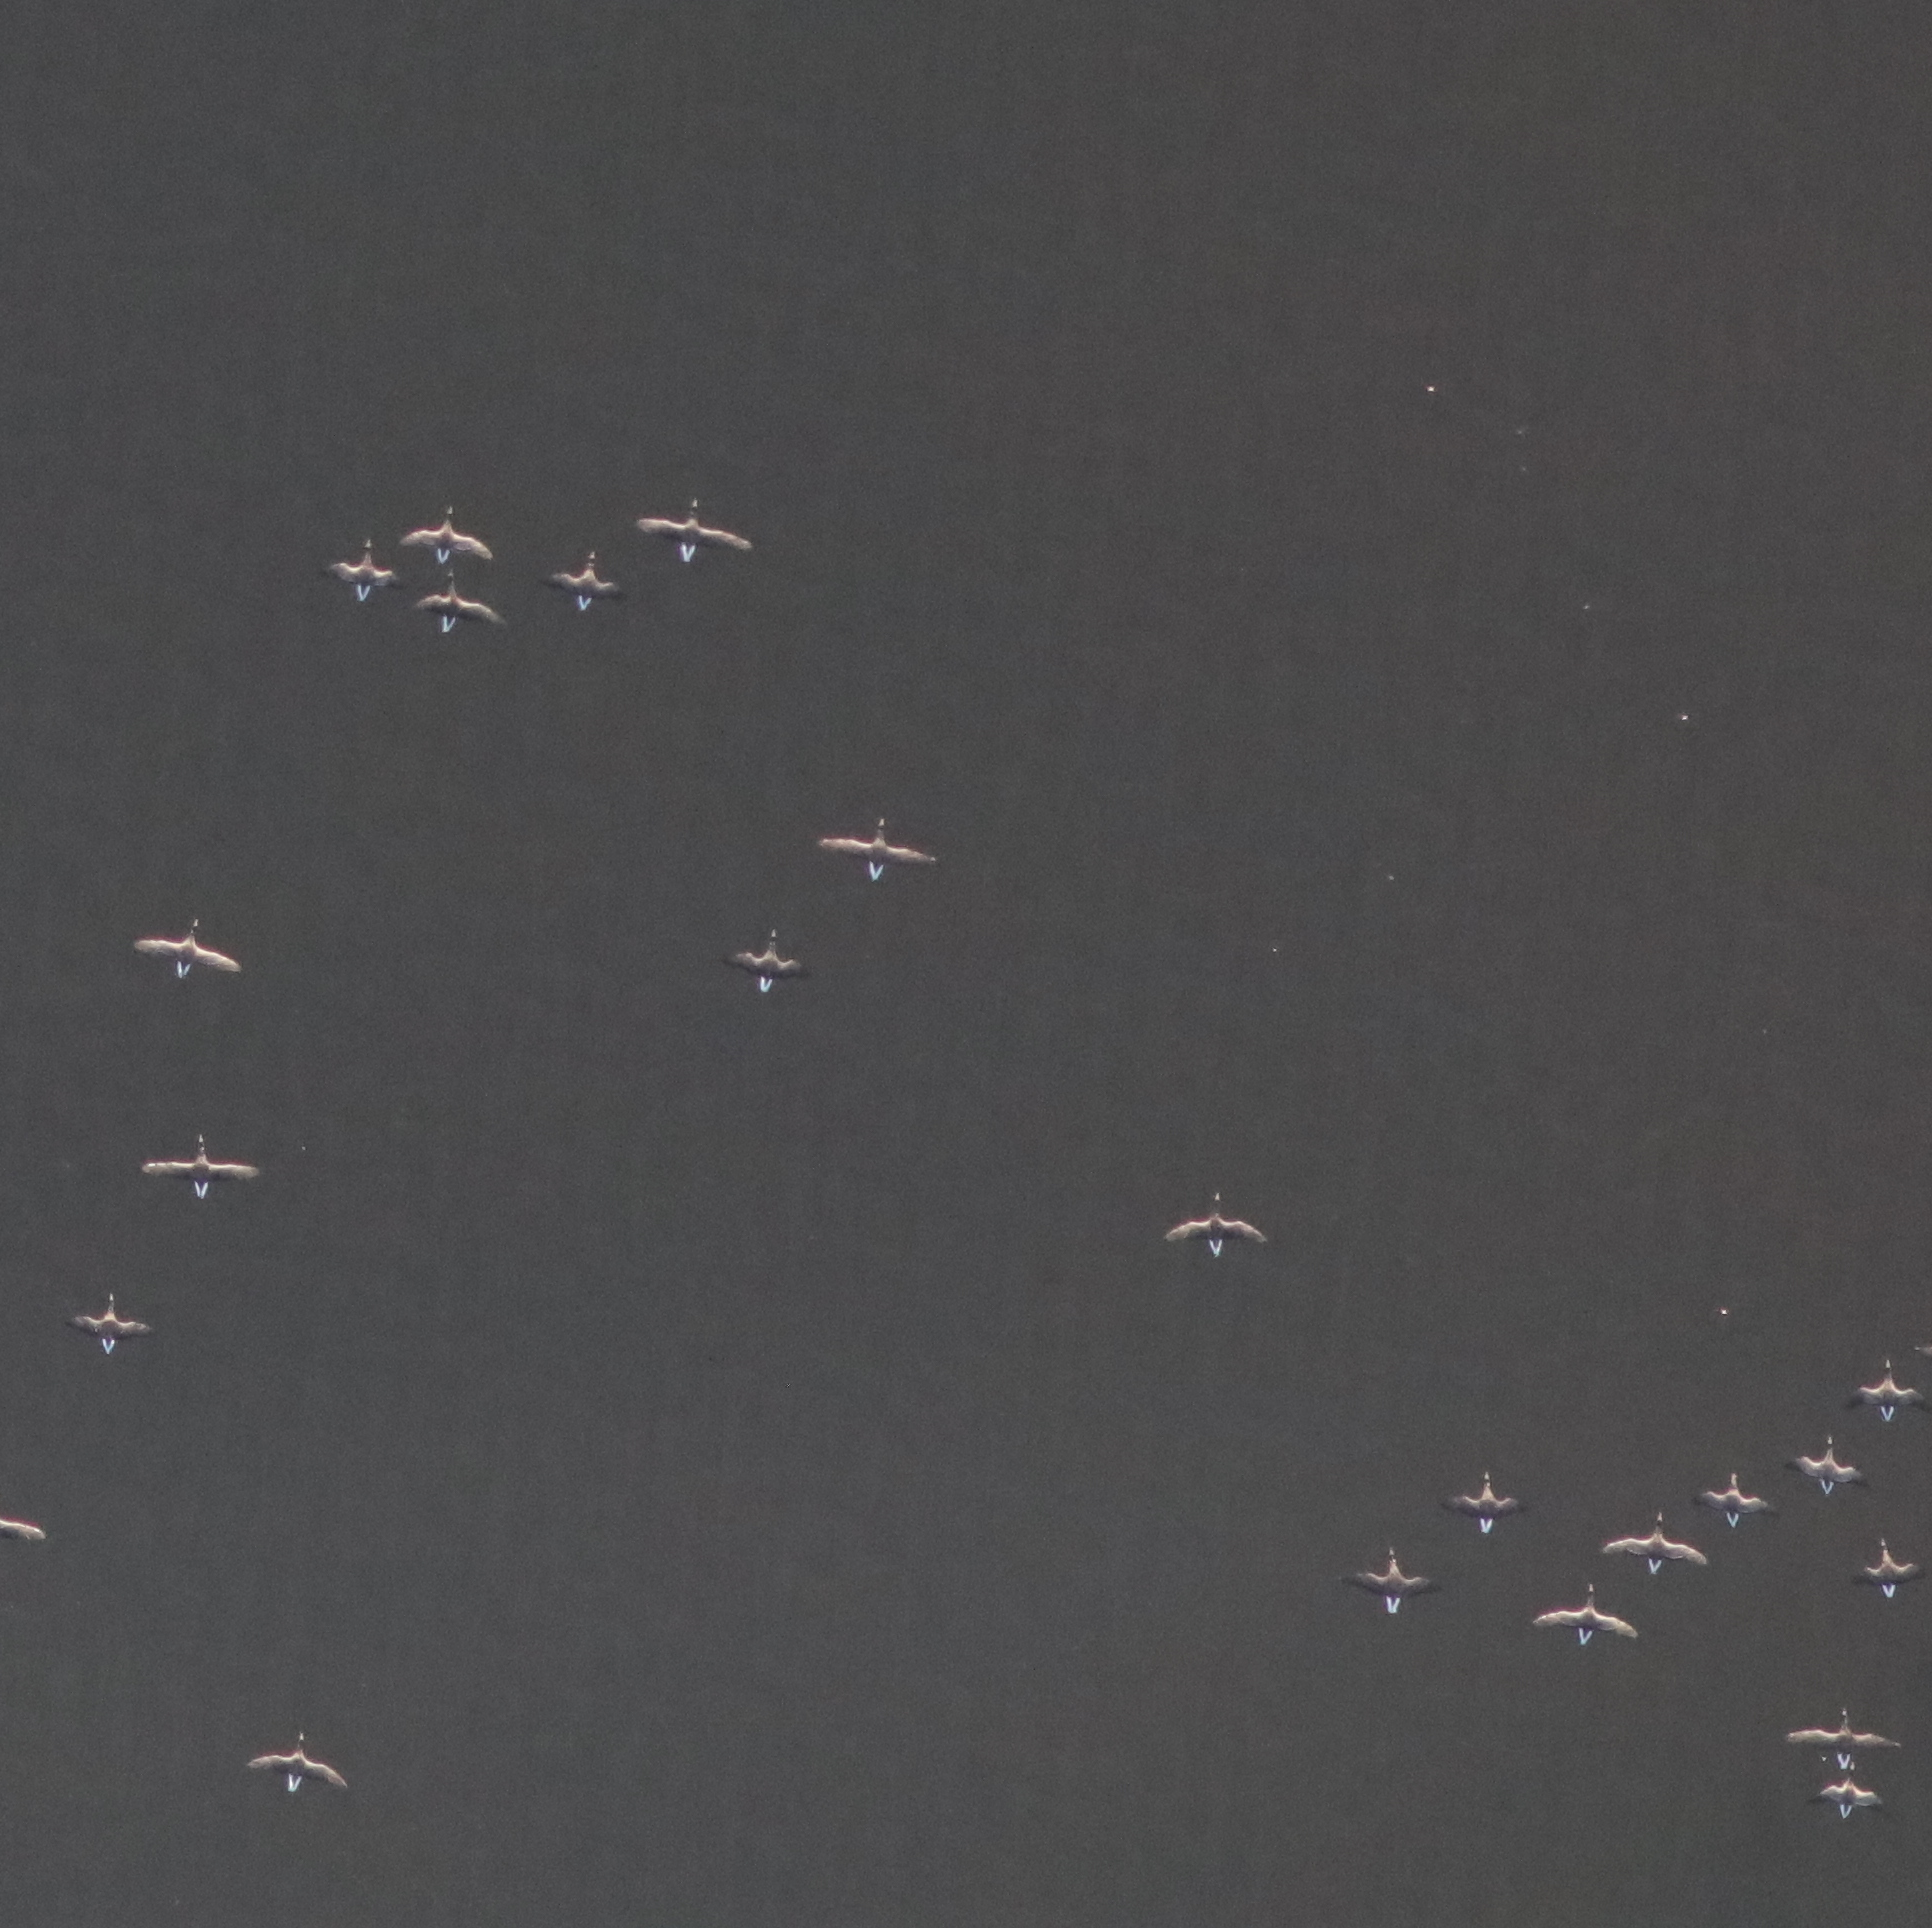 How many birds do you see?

22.